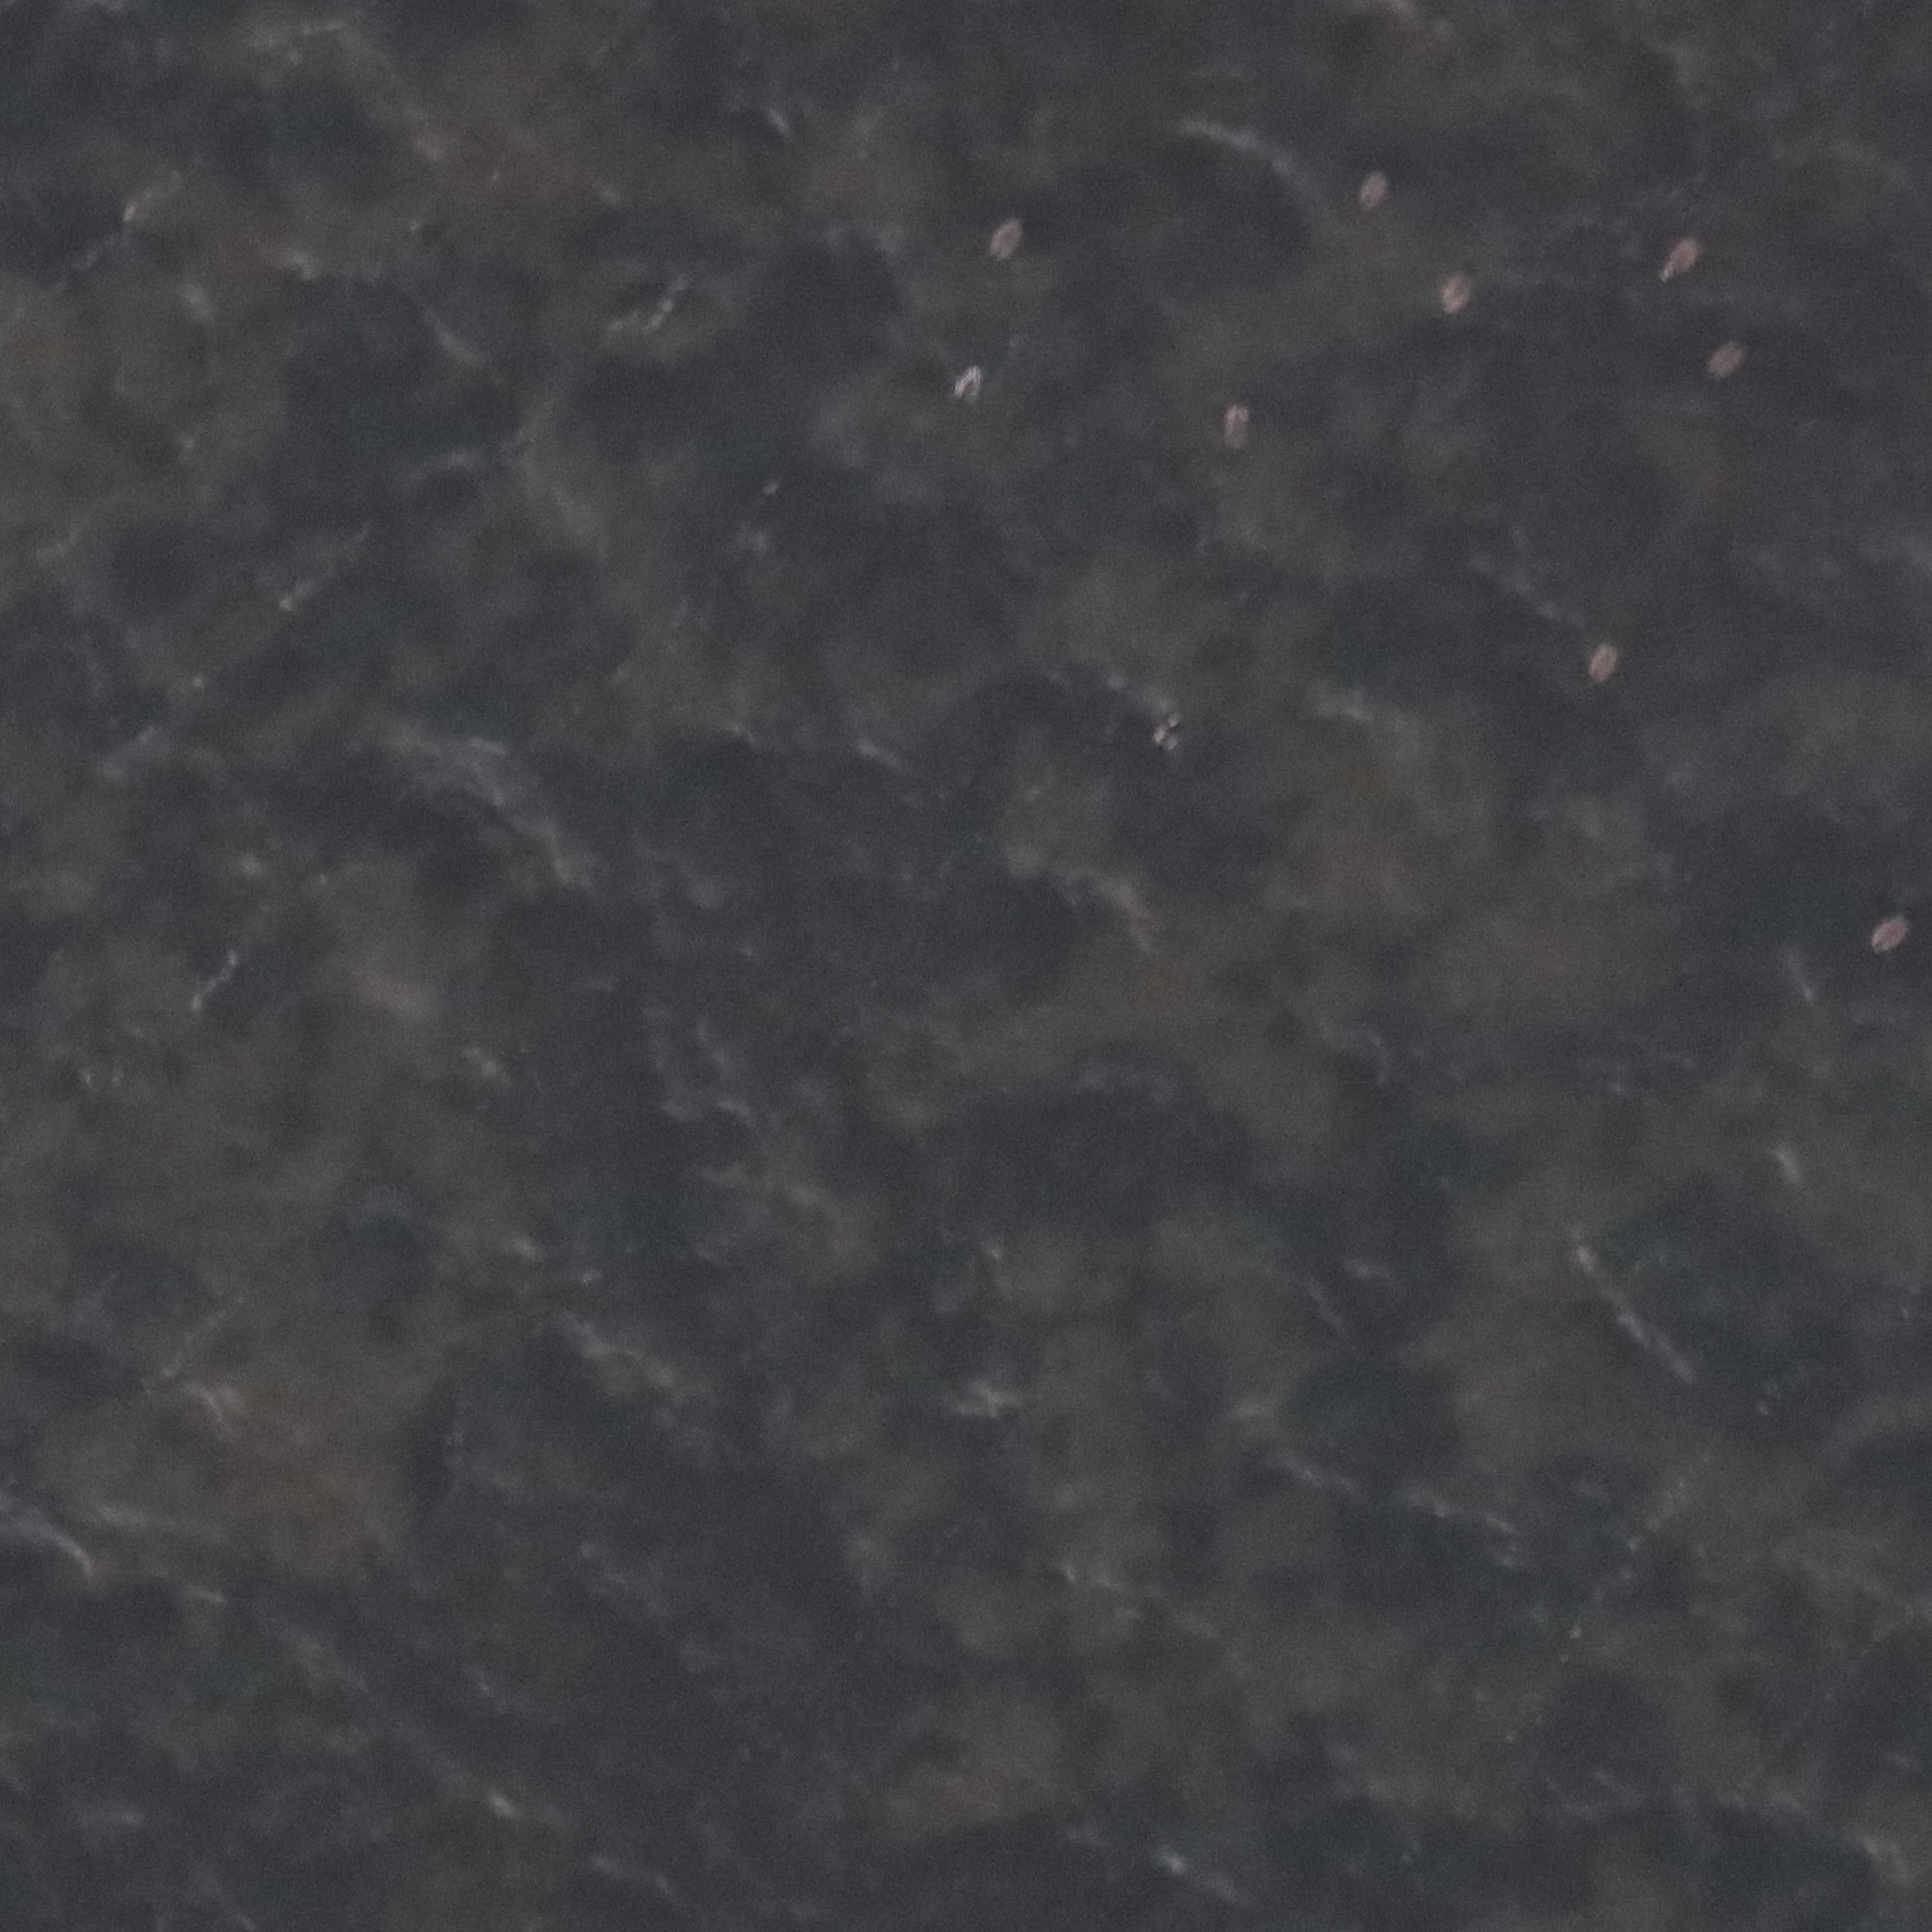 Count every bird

10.